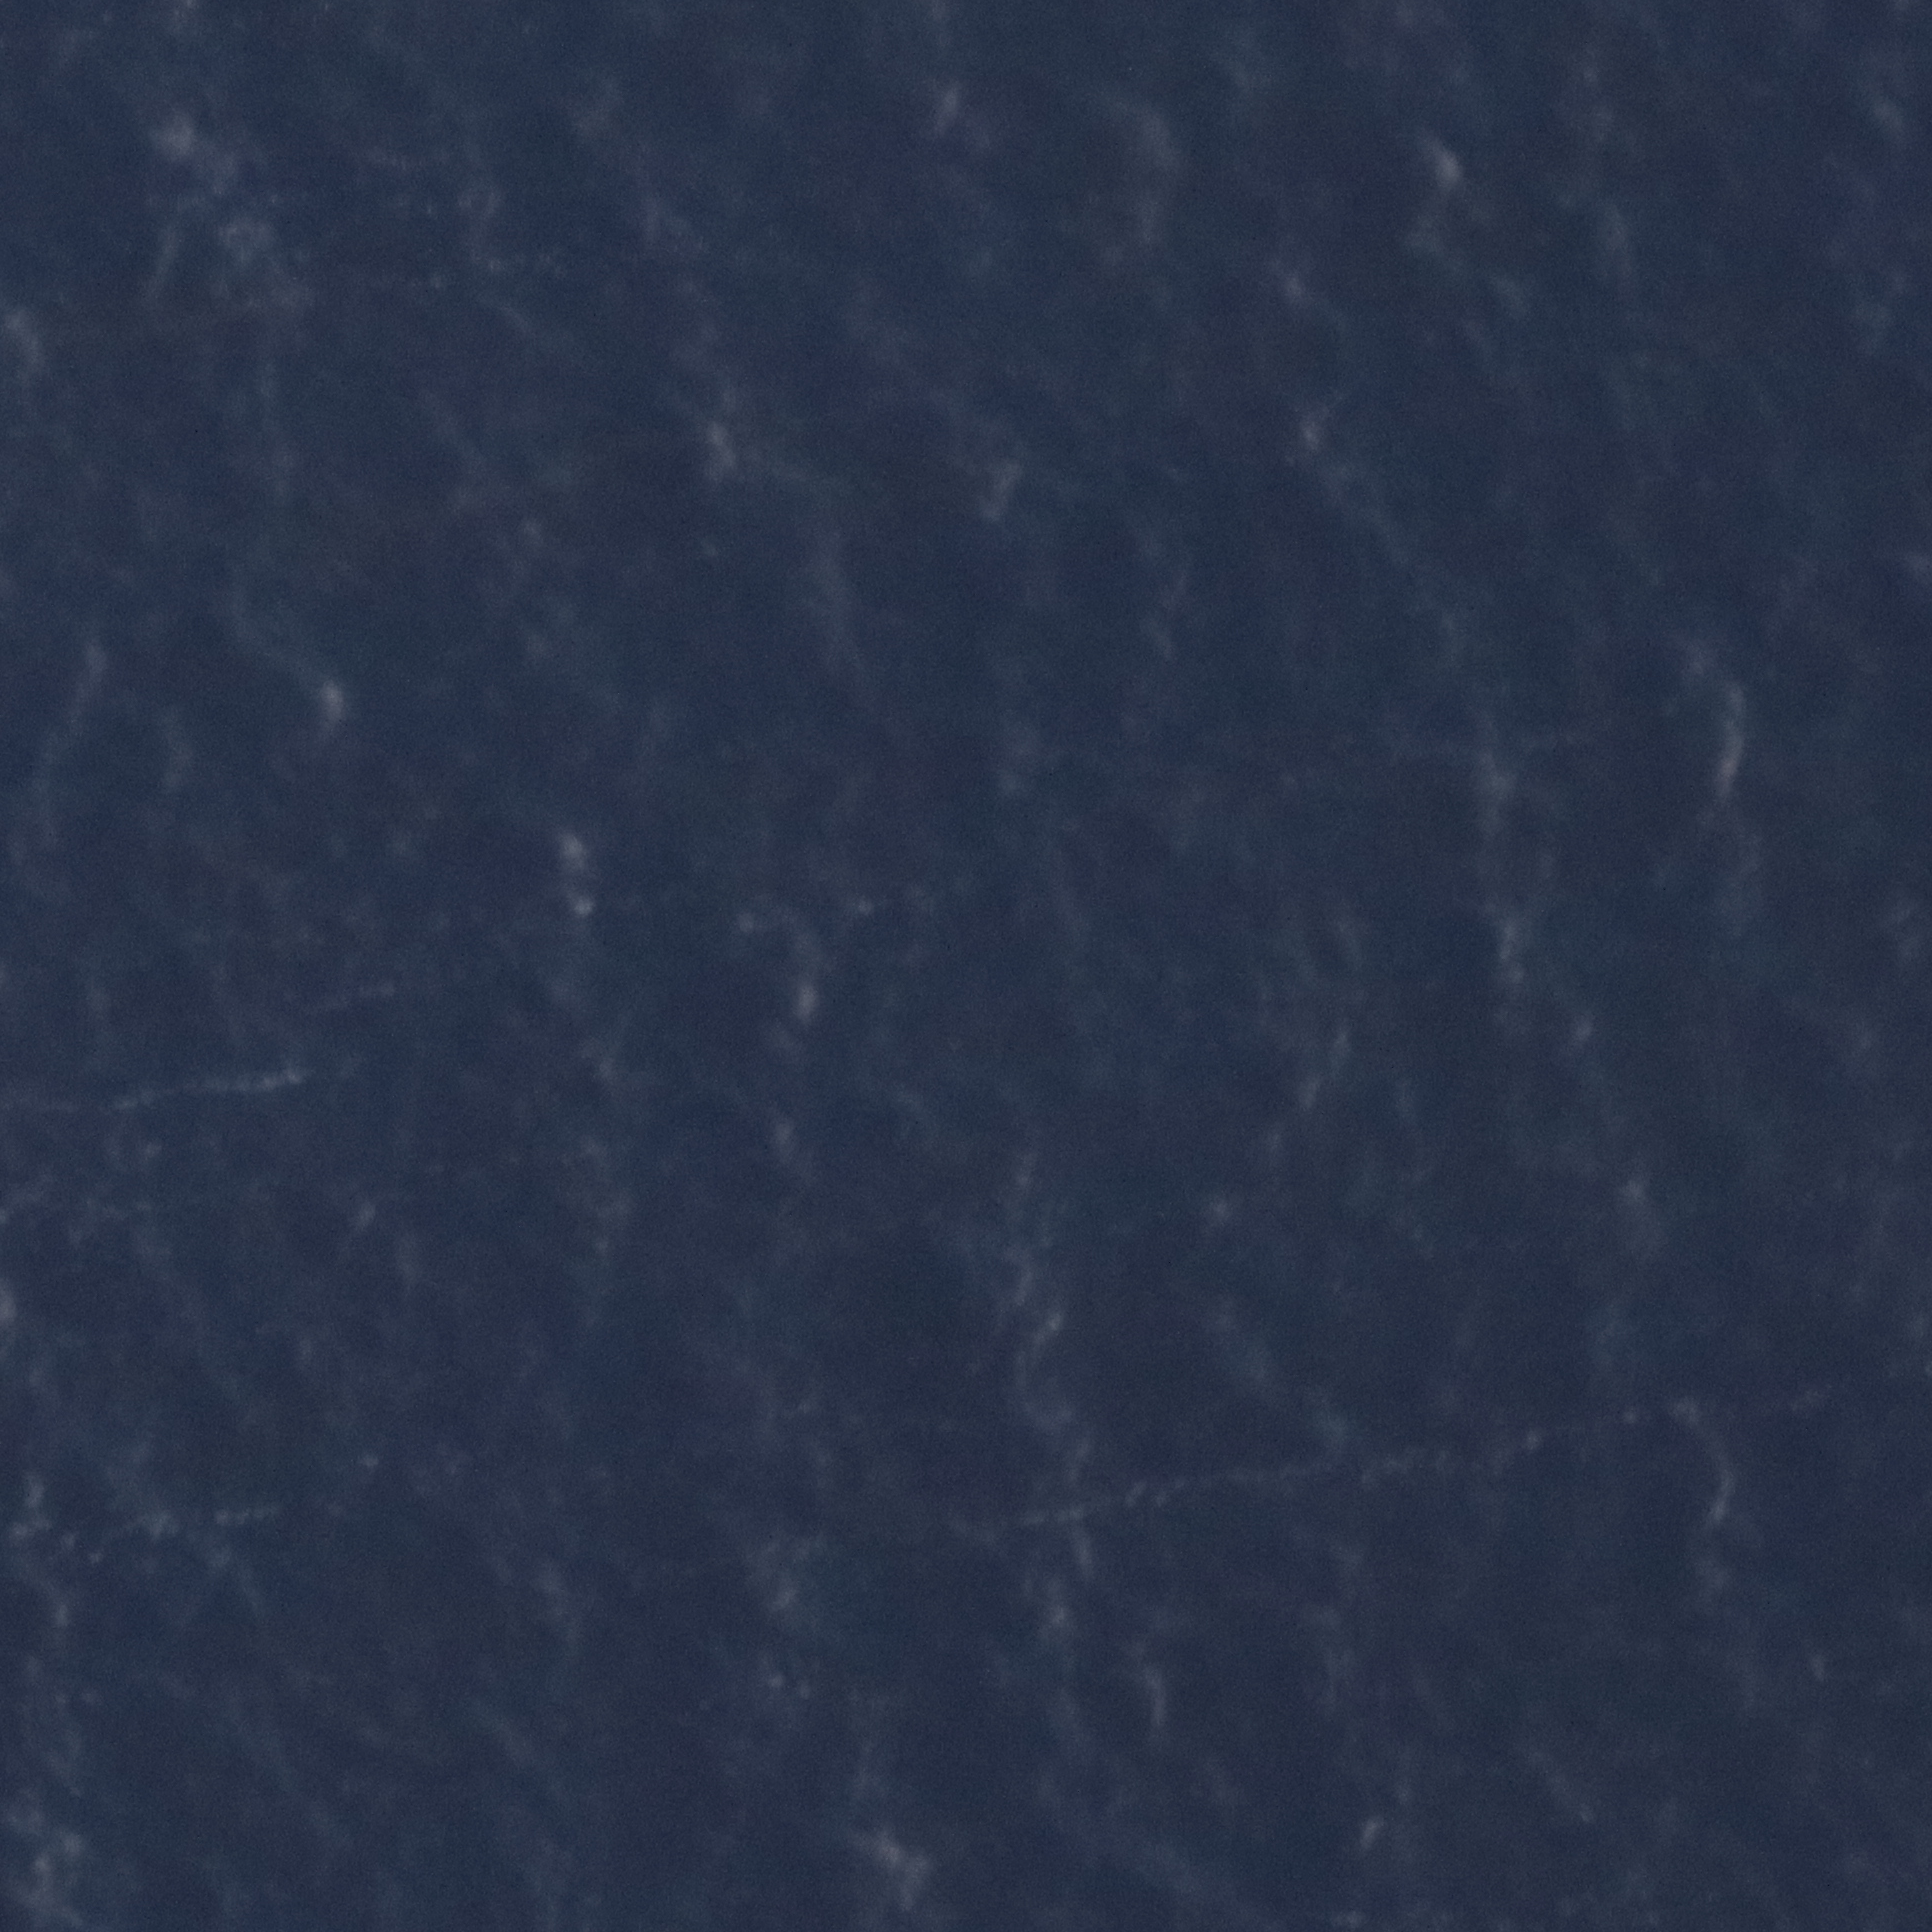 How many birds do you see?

0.